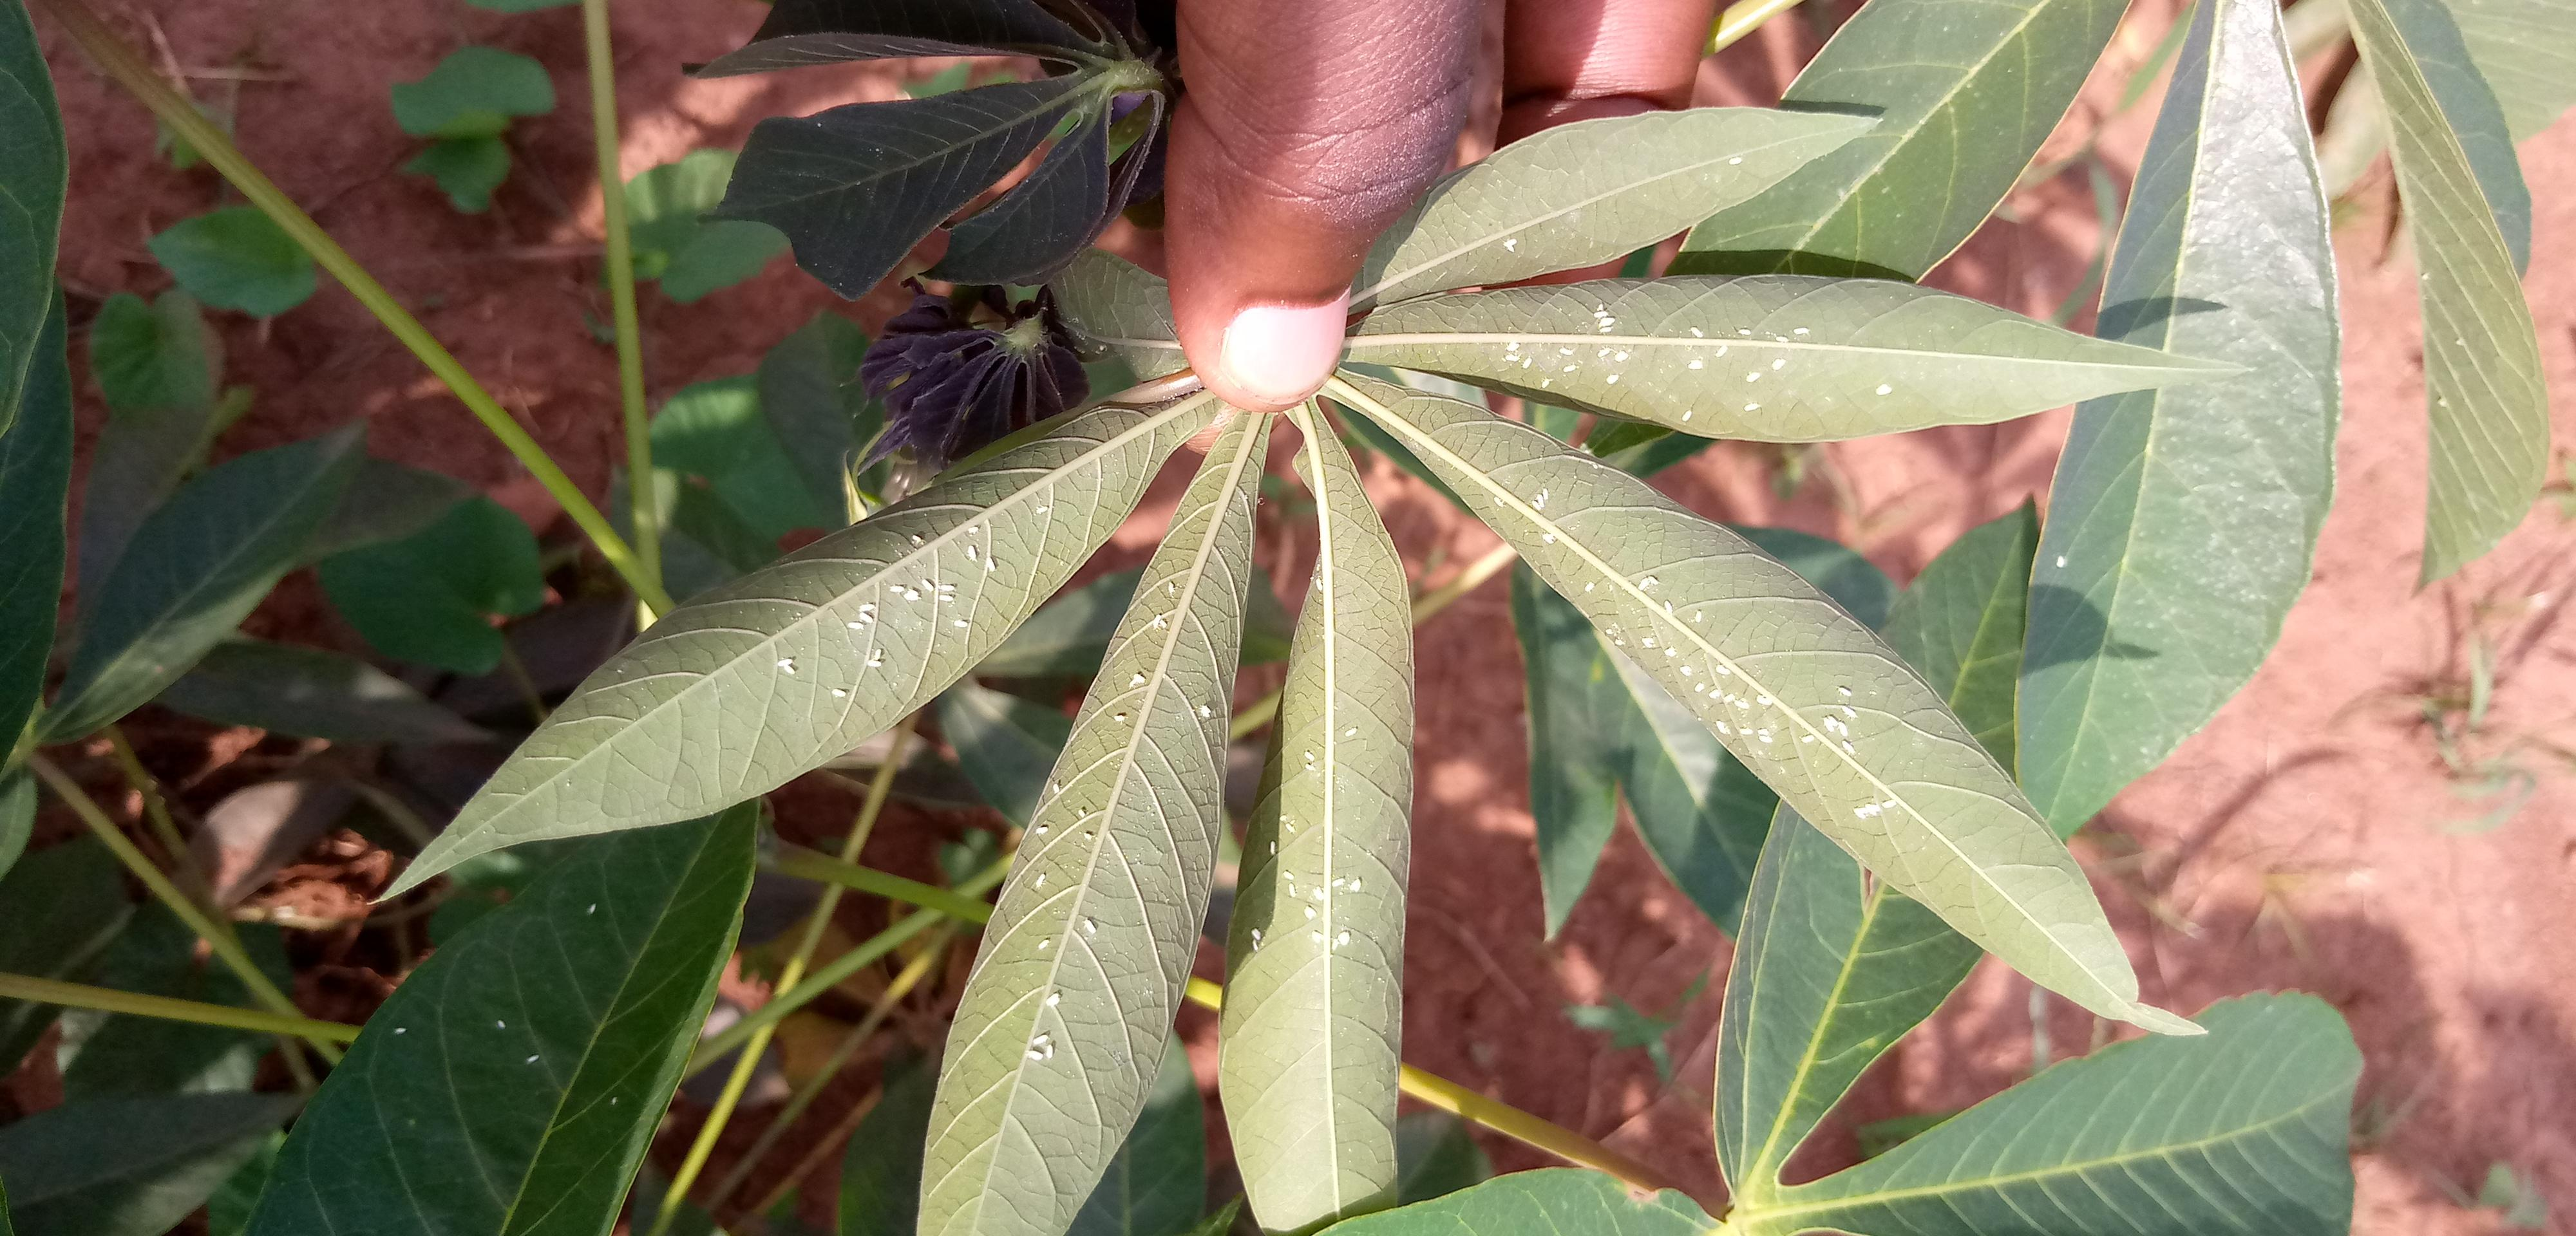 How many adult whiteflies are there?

141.